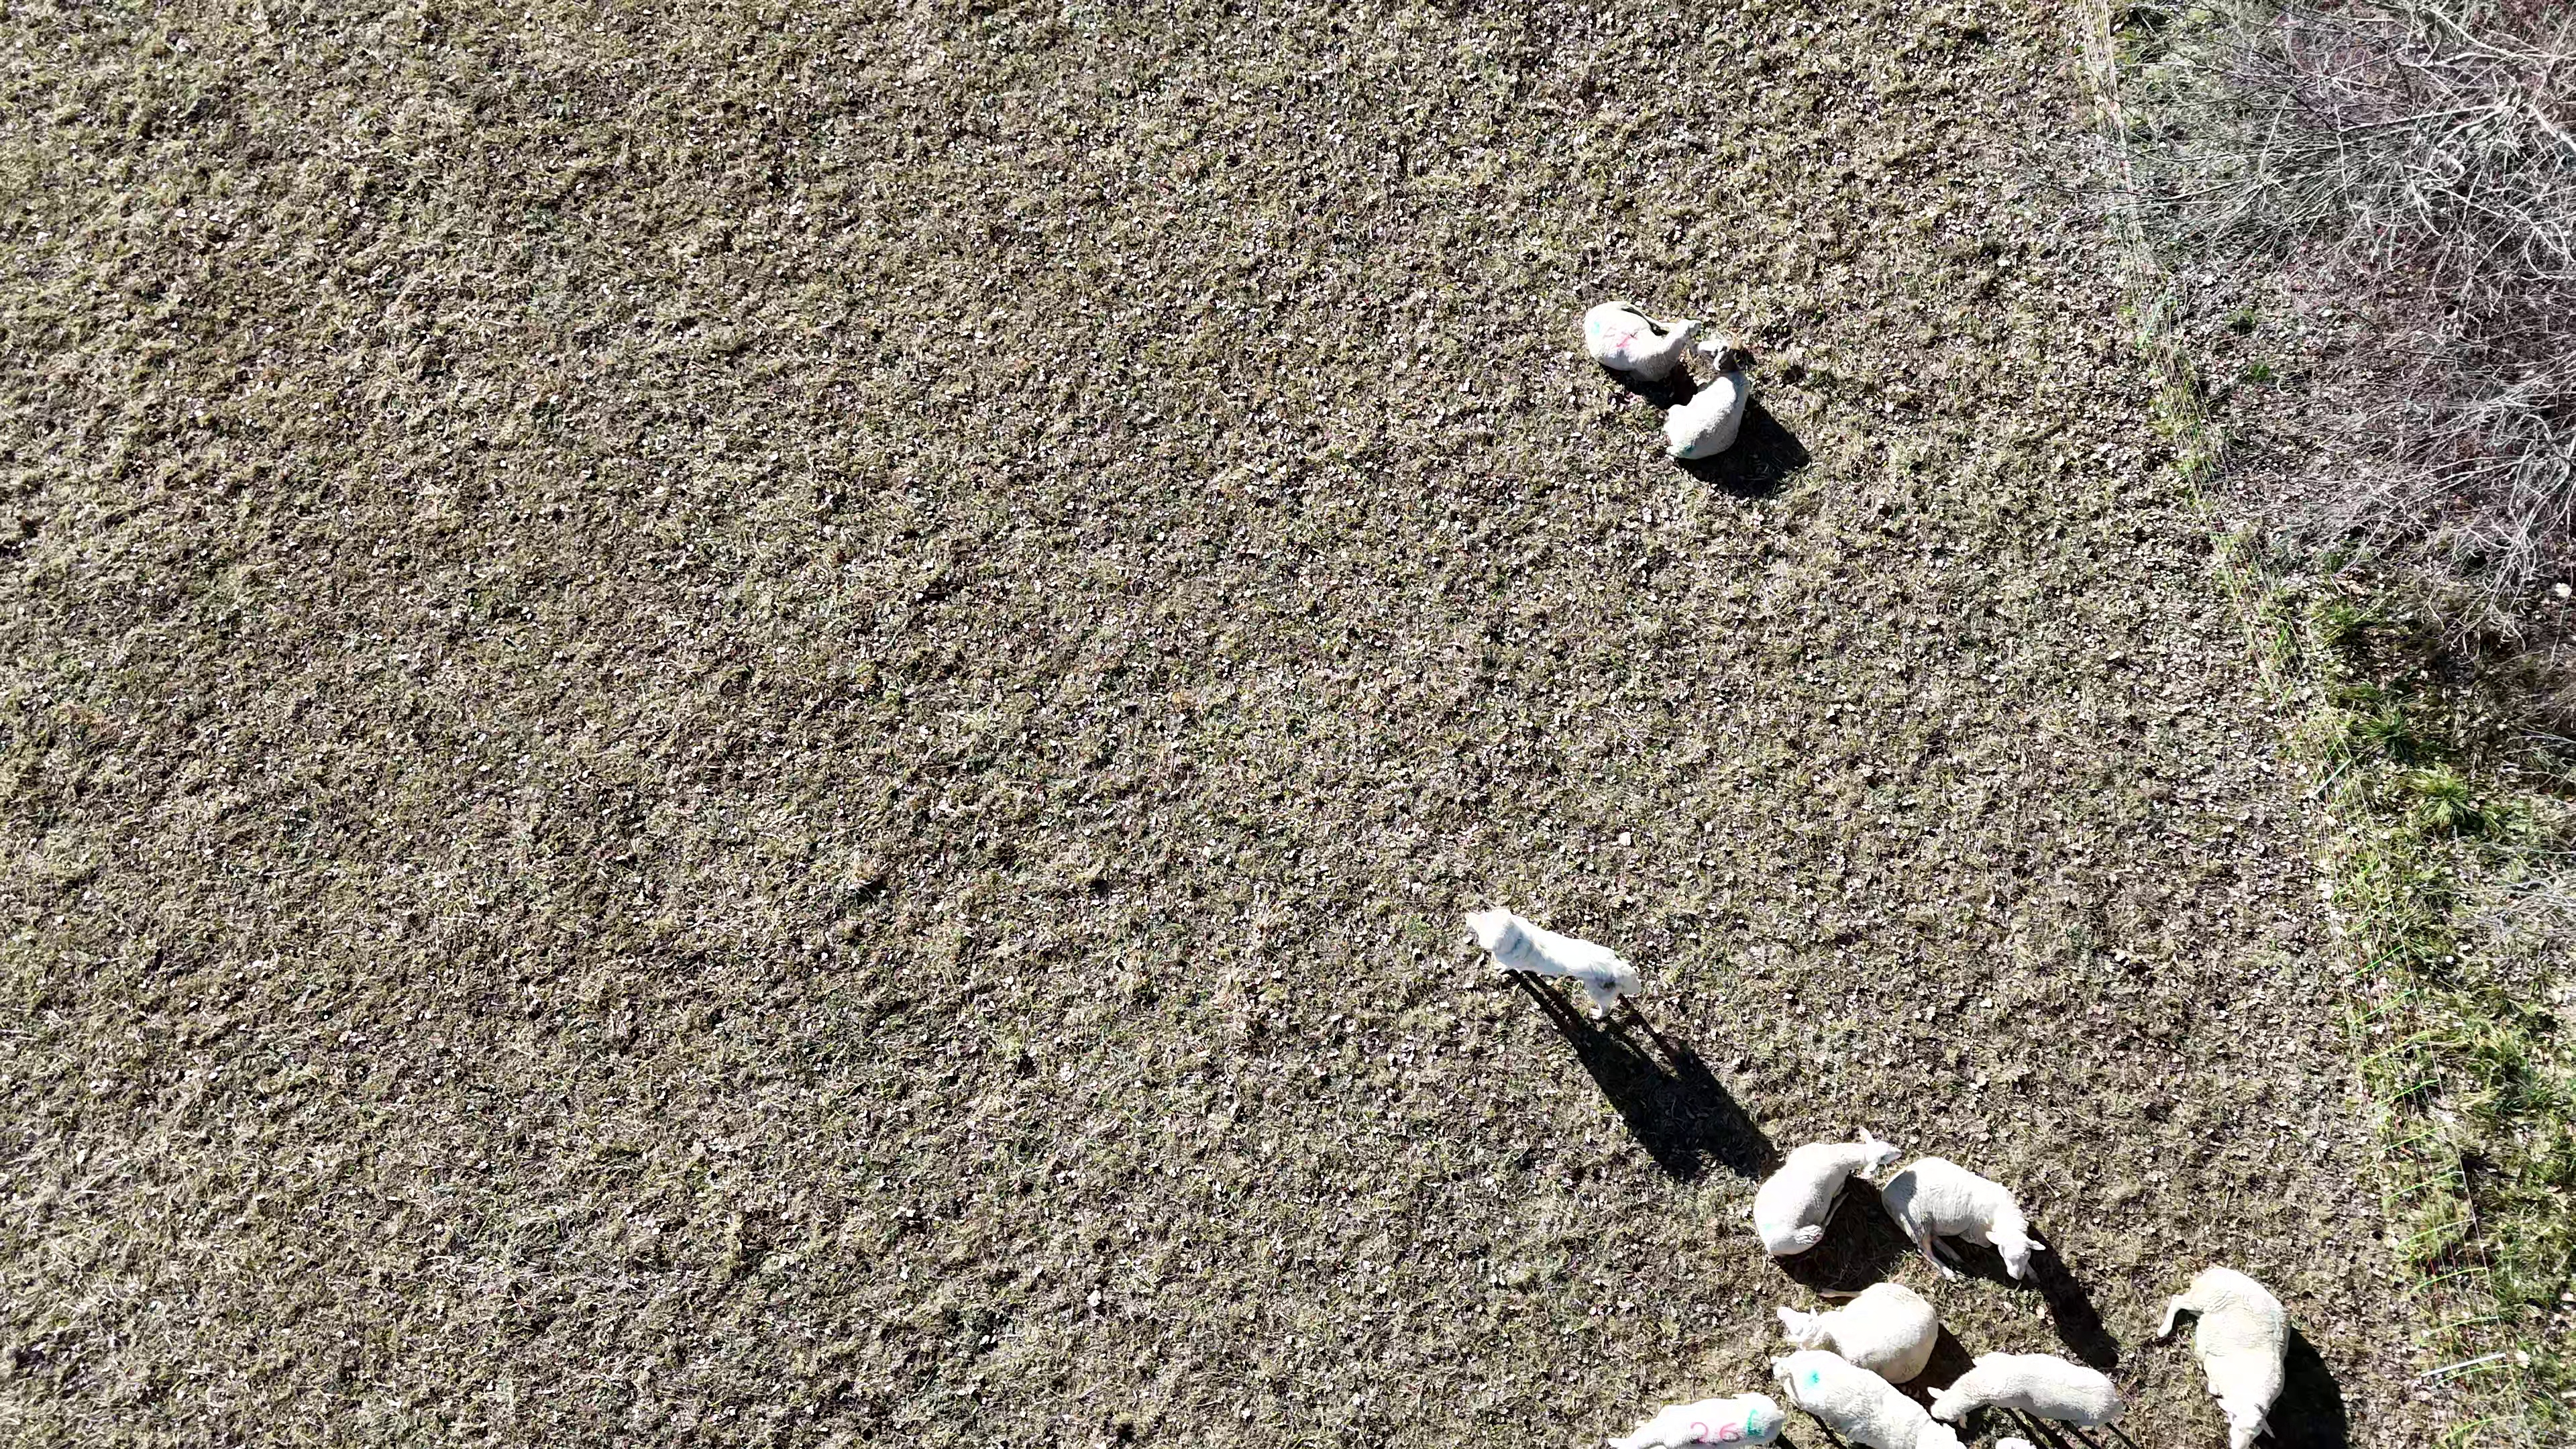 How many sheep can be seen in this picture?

9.